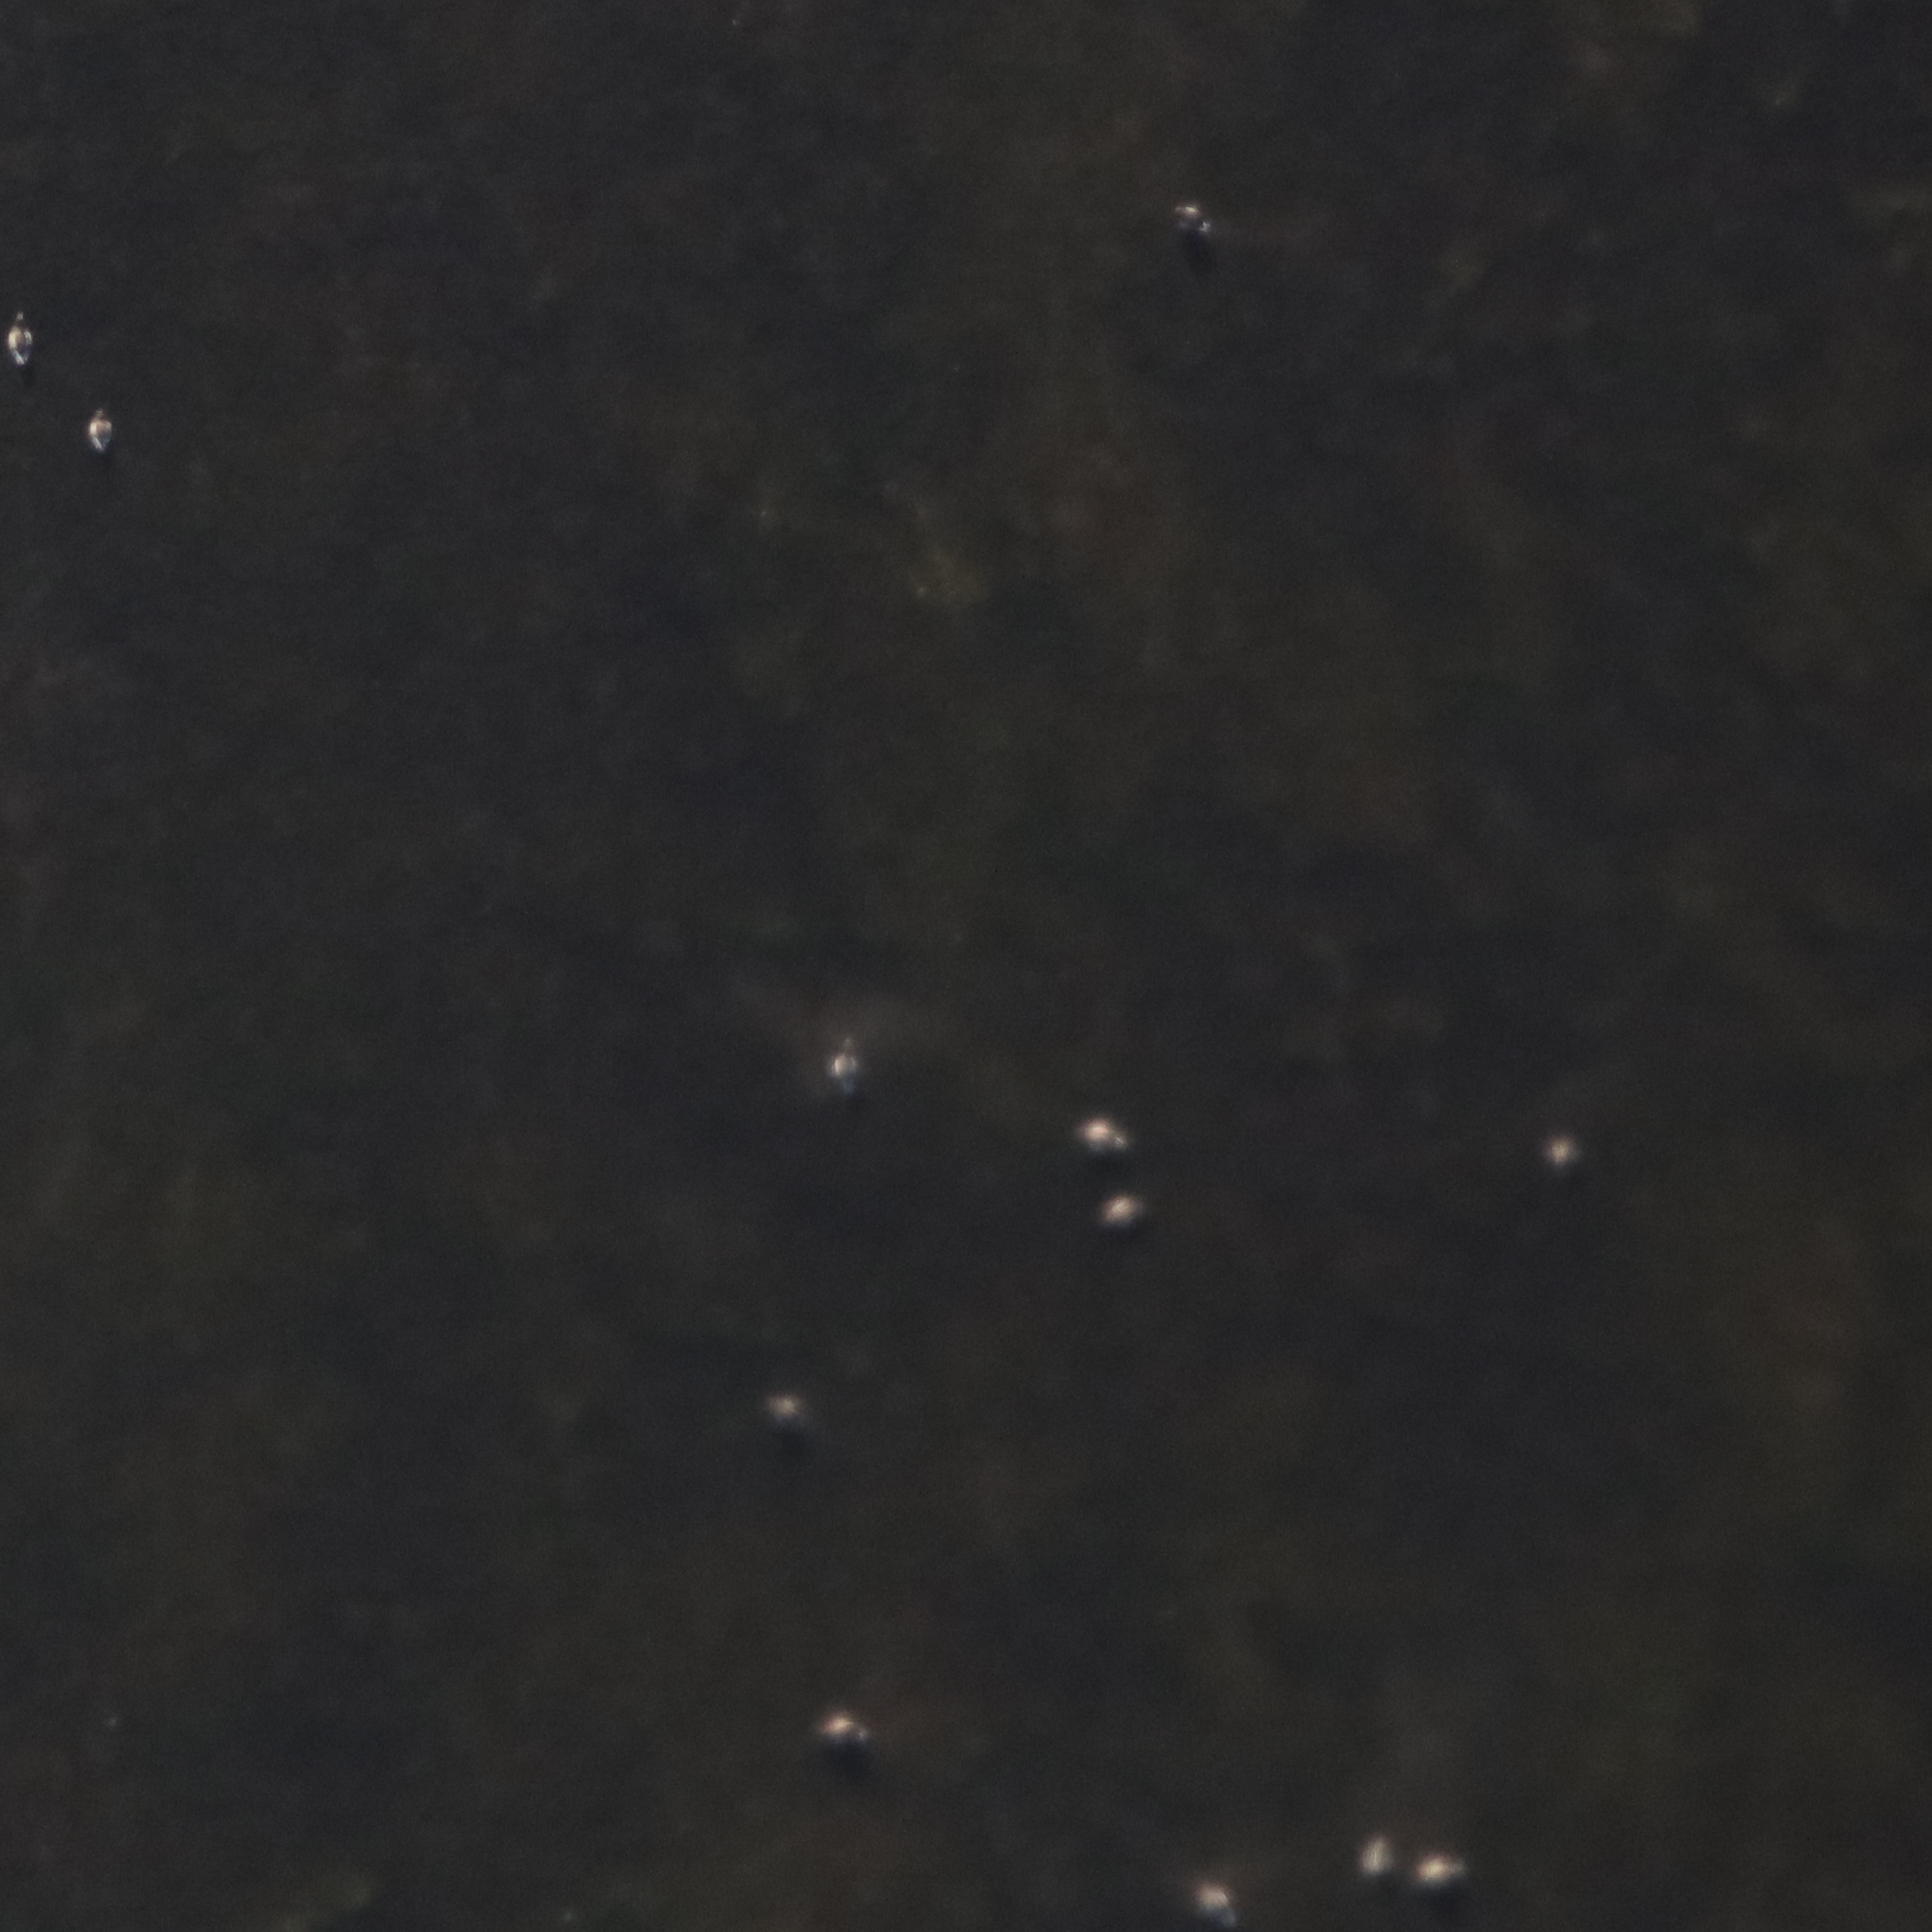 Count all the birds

12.